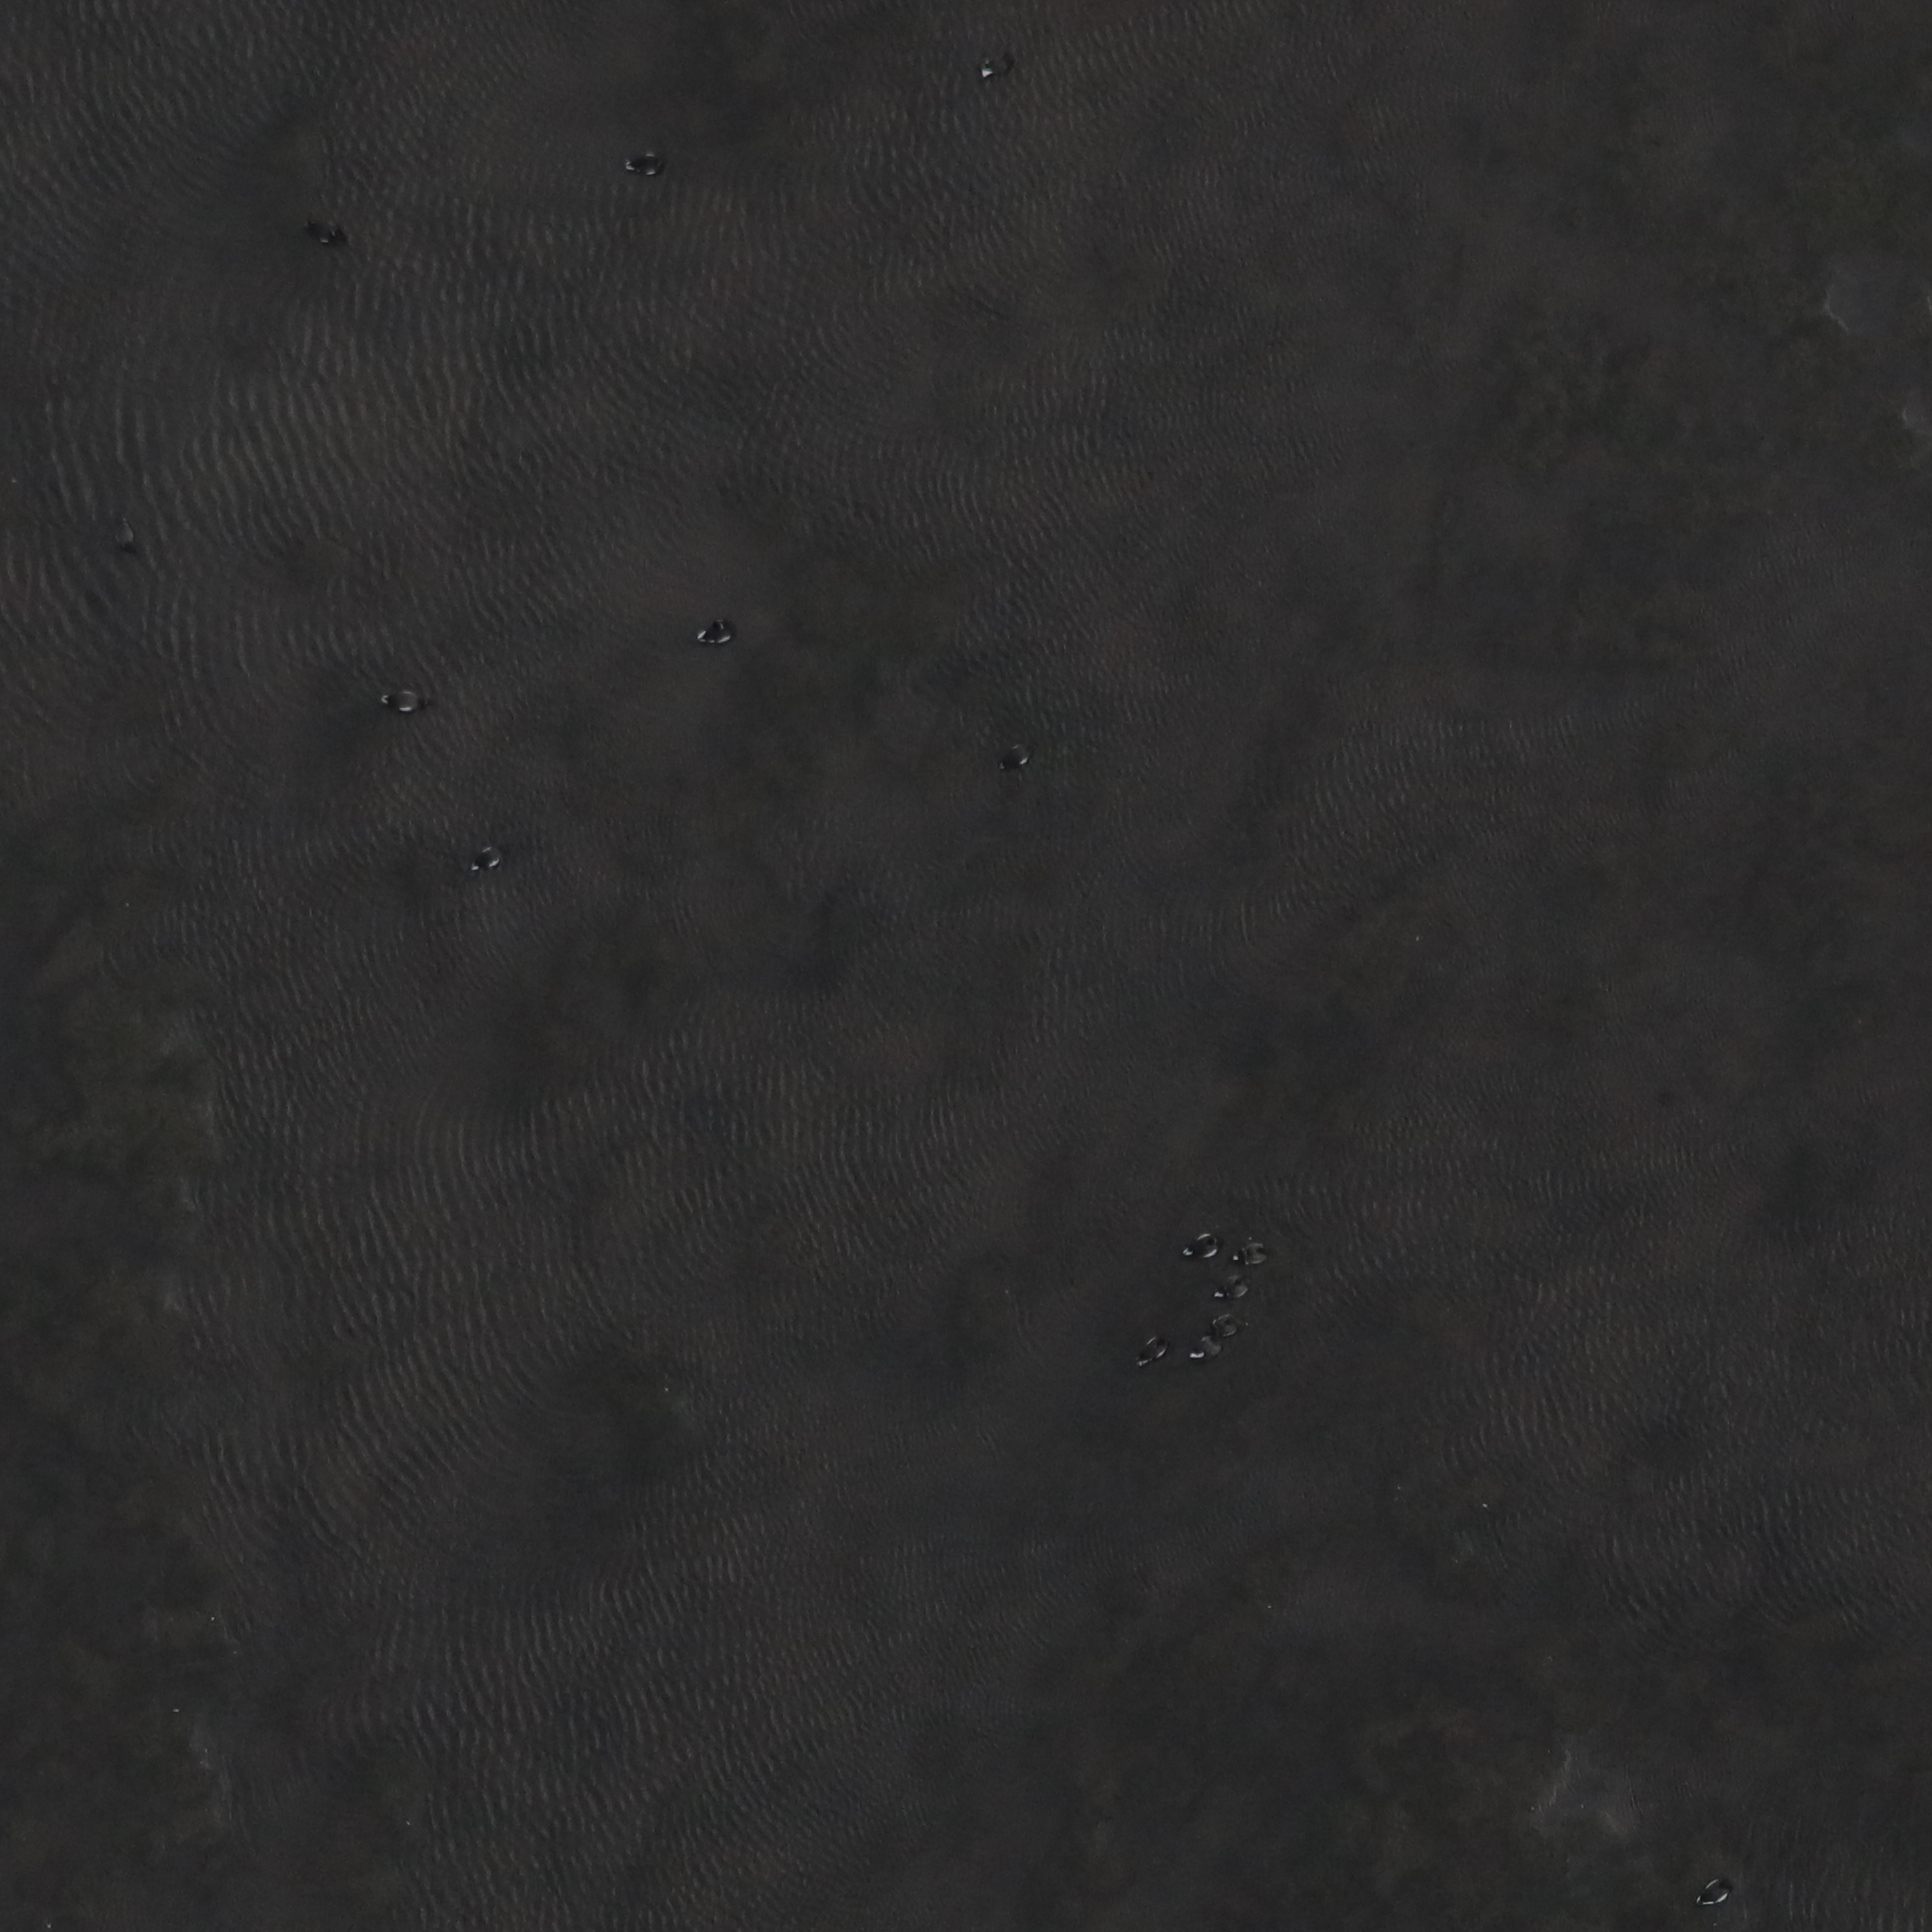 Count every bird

15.